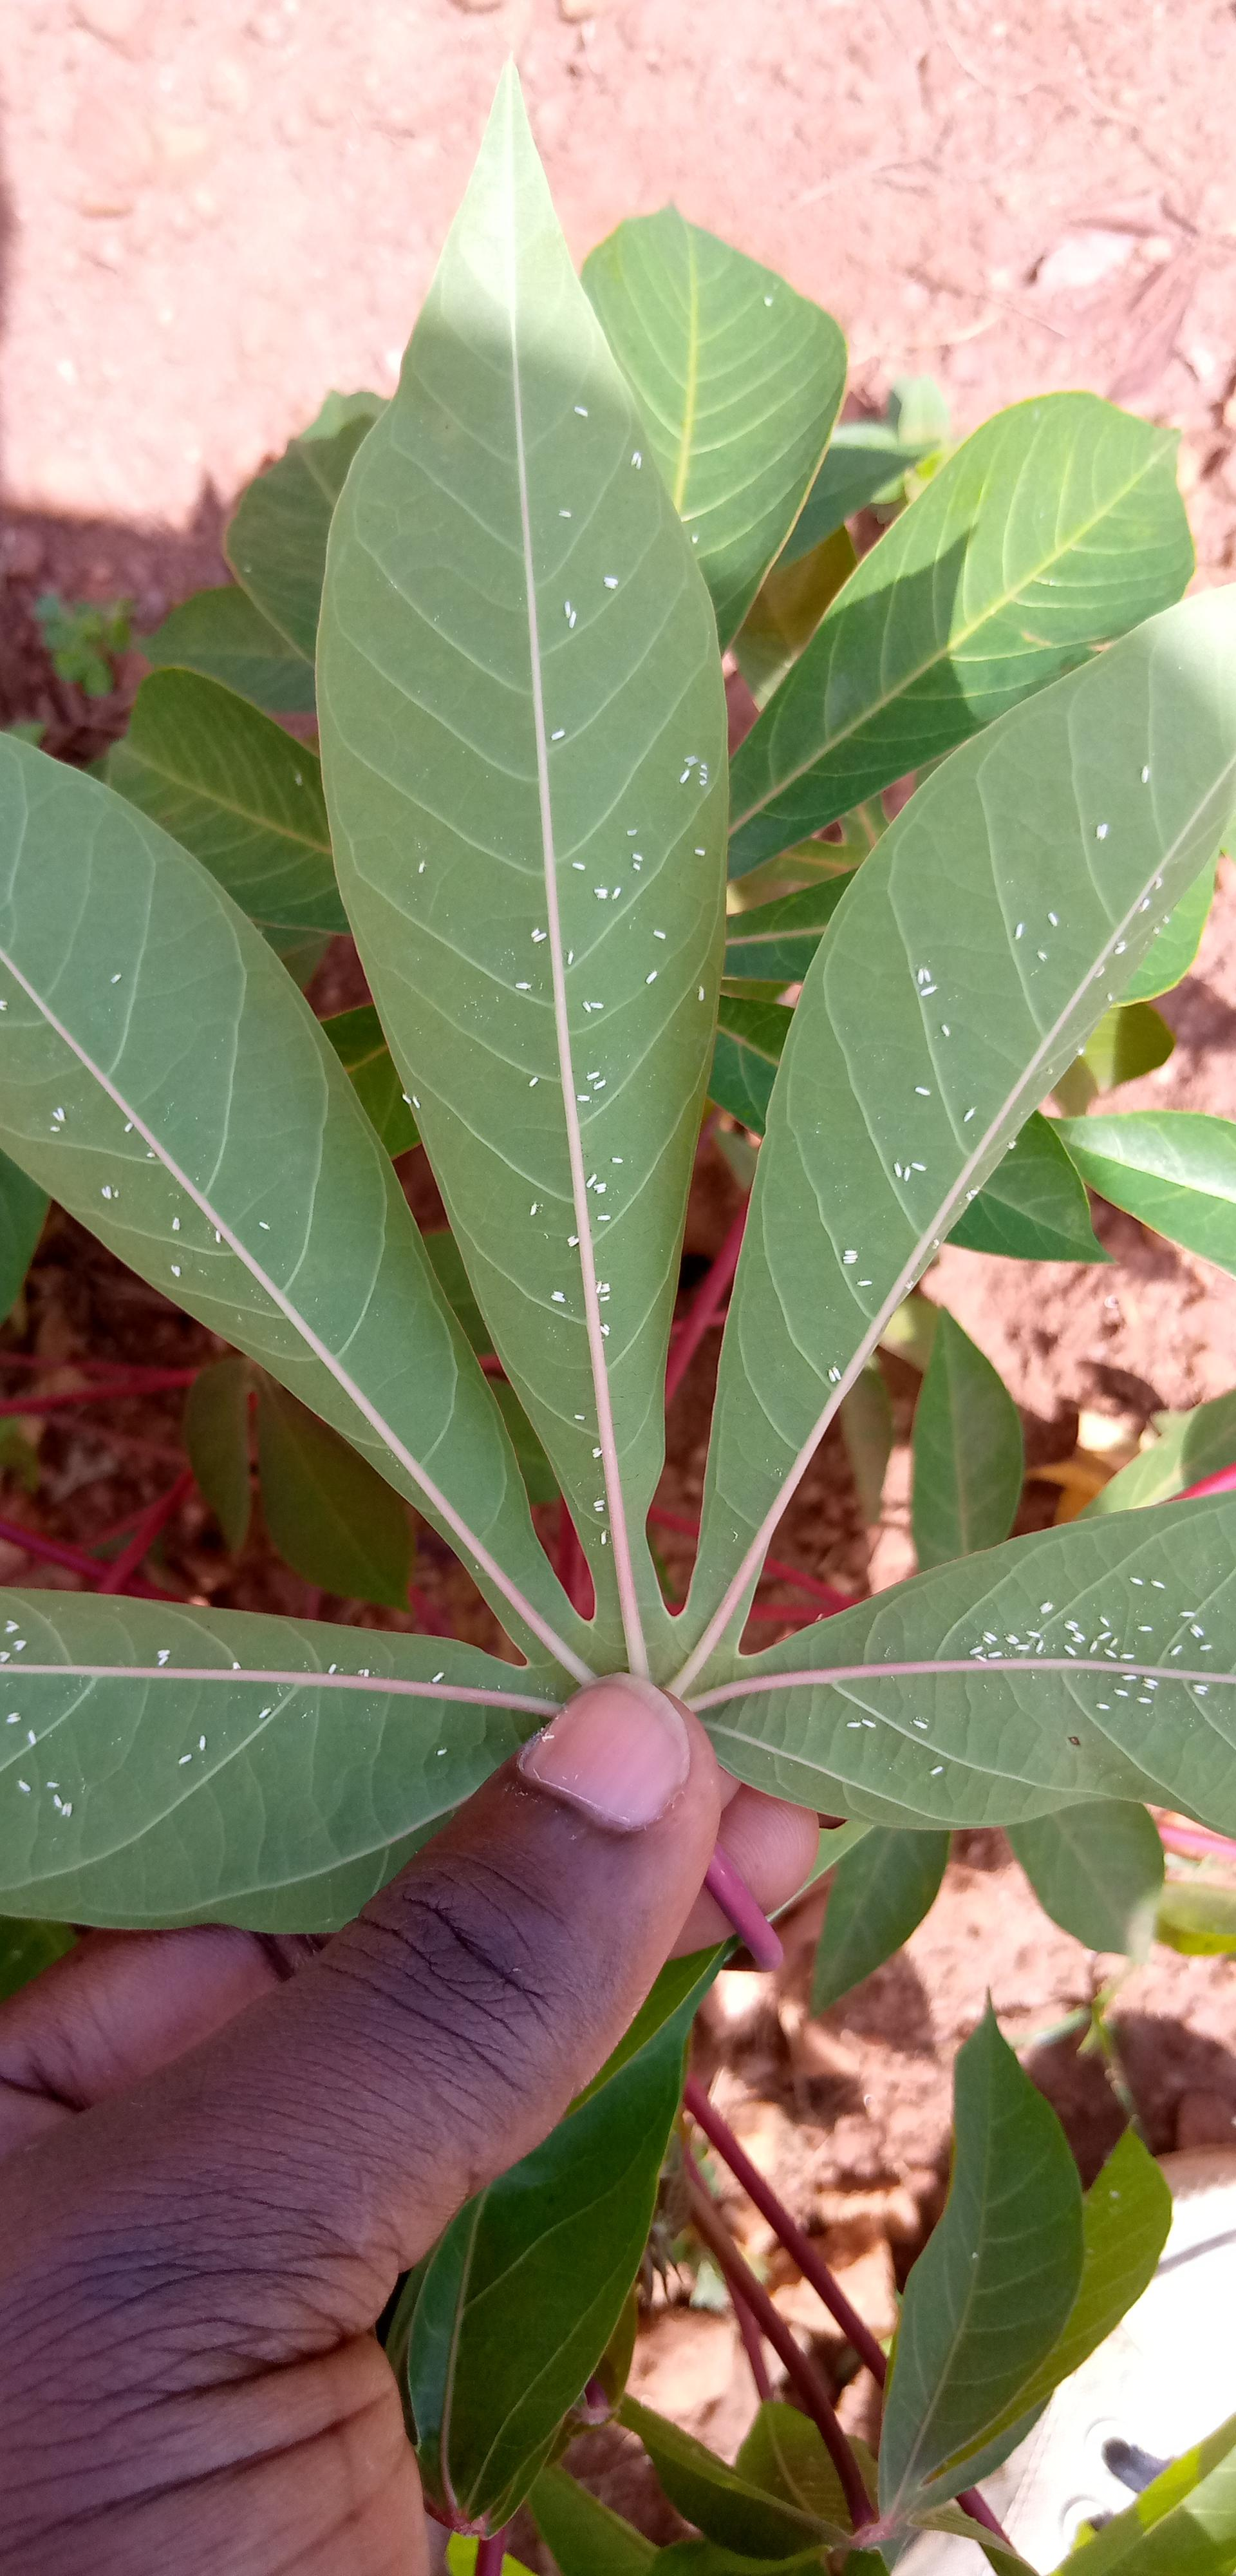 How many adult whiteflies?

173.